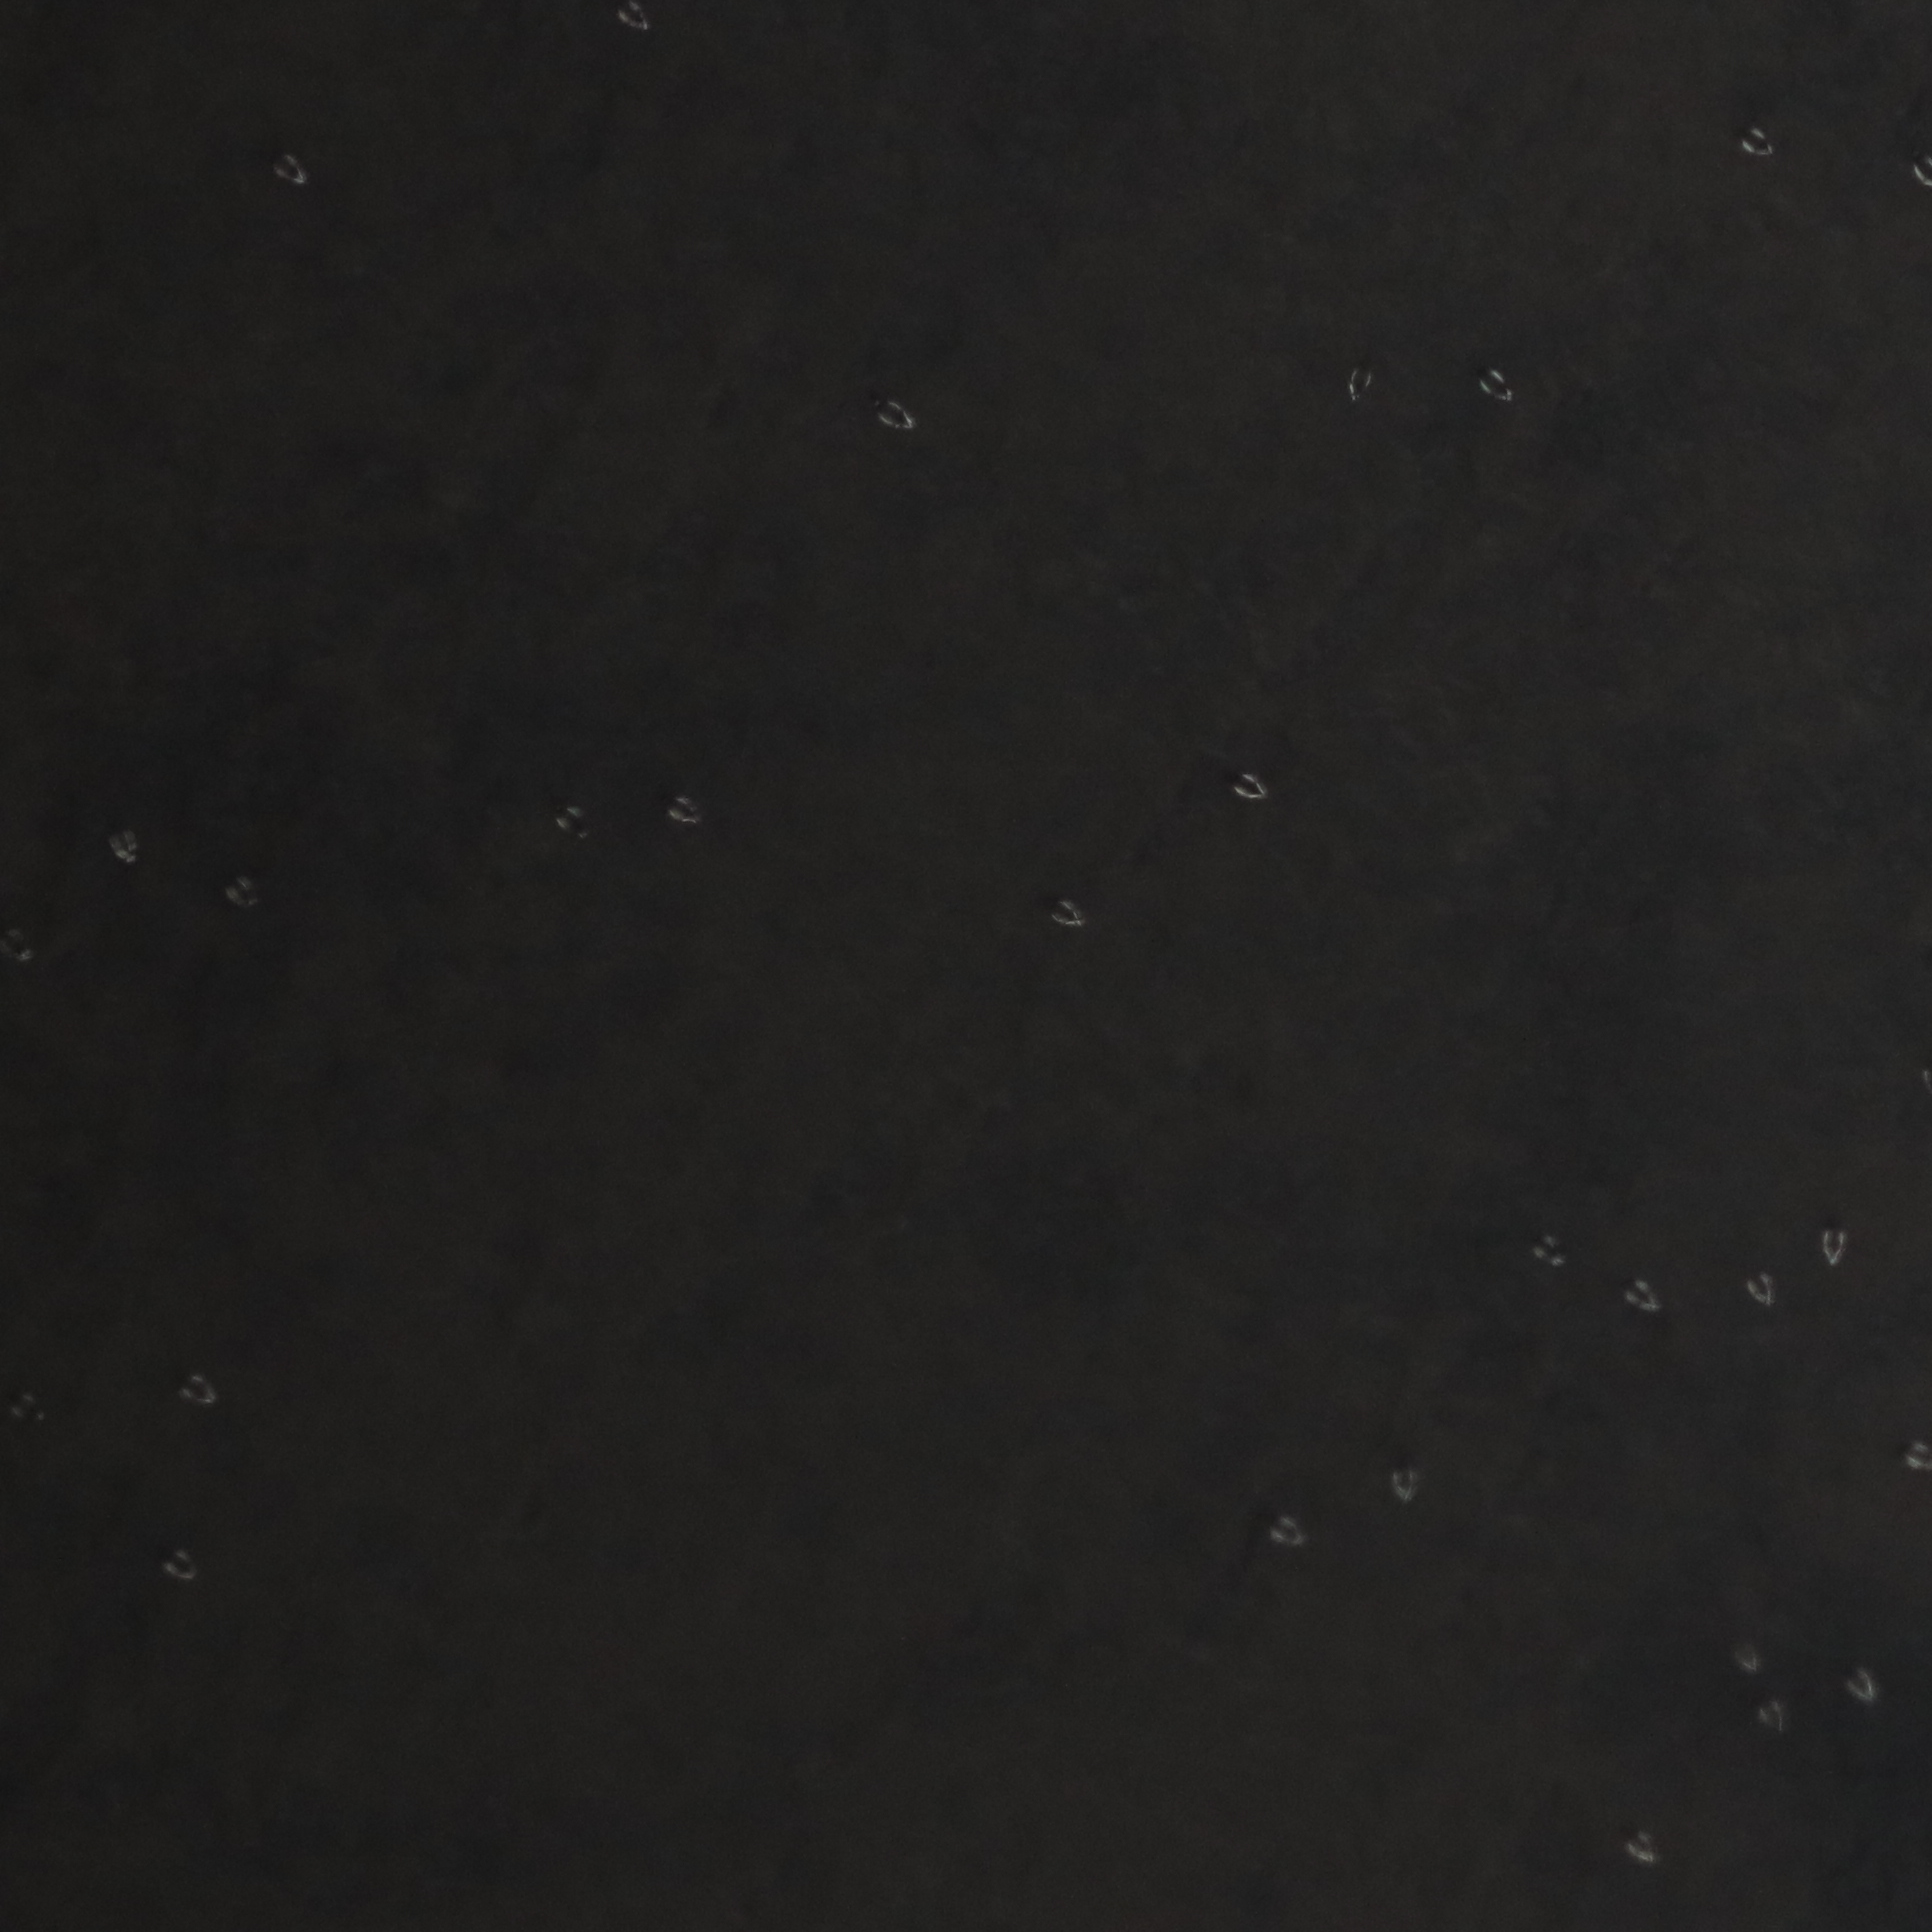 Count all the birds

27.